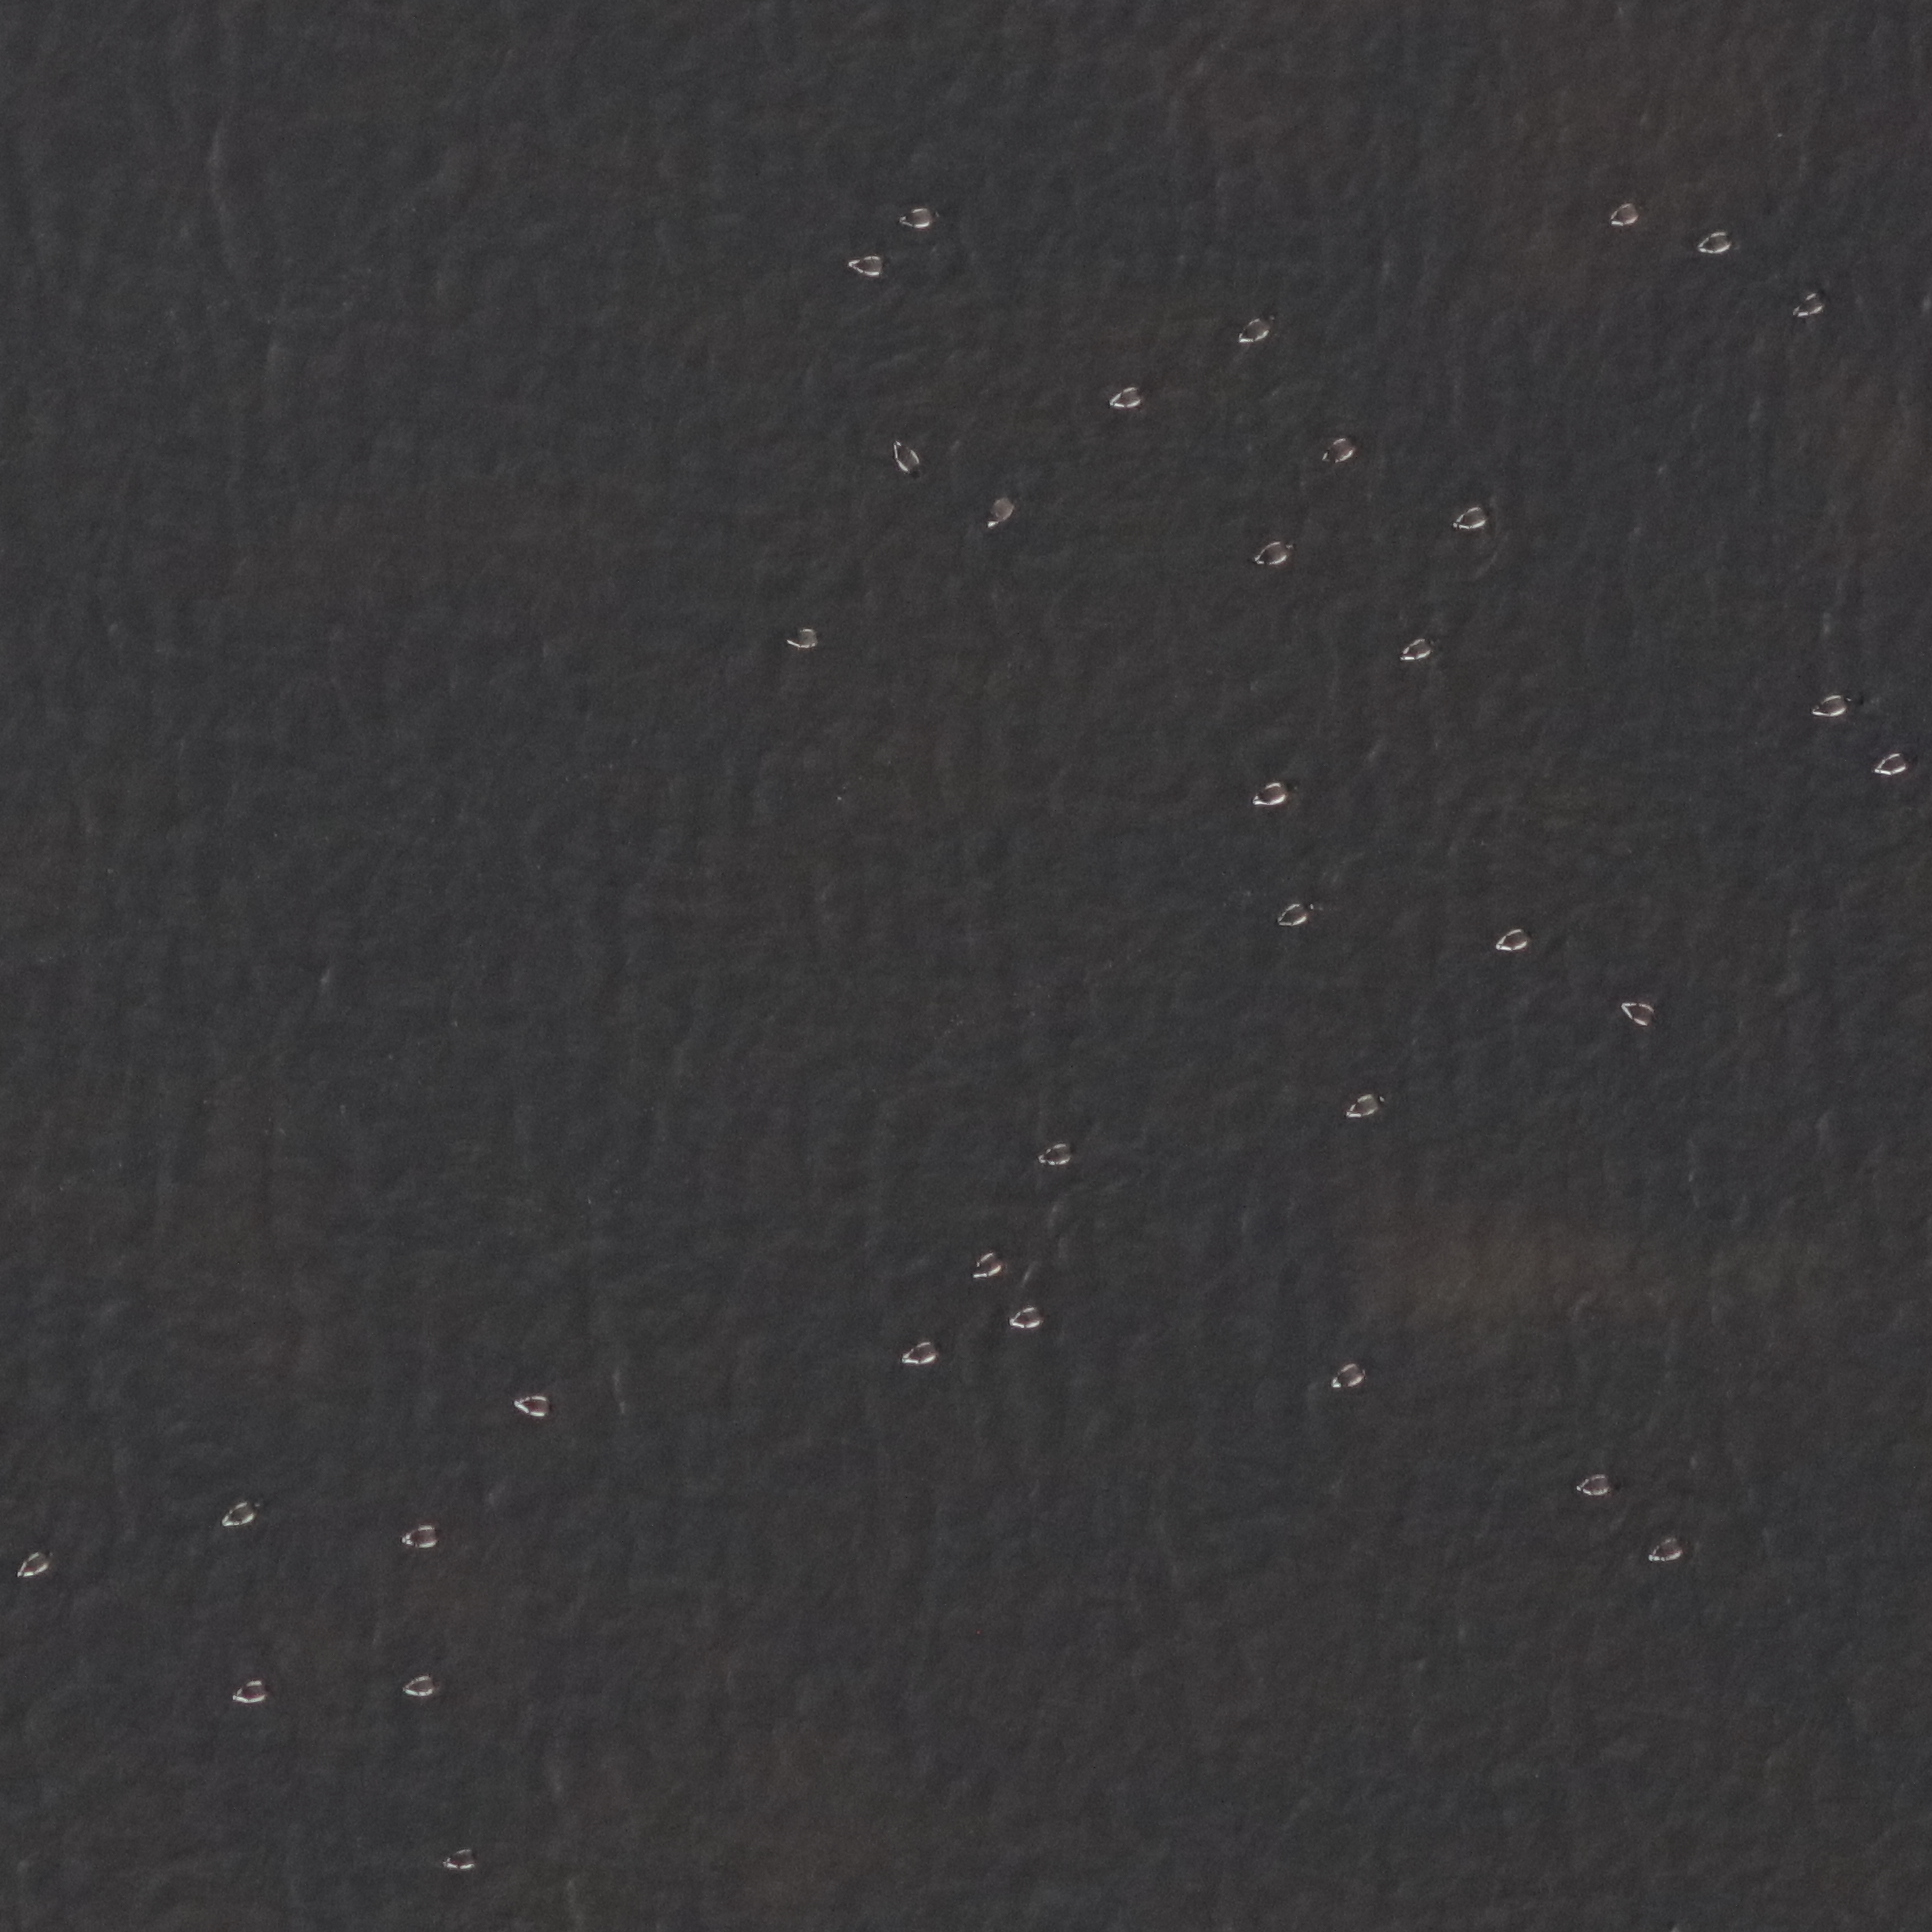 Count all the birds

35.